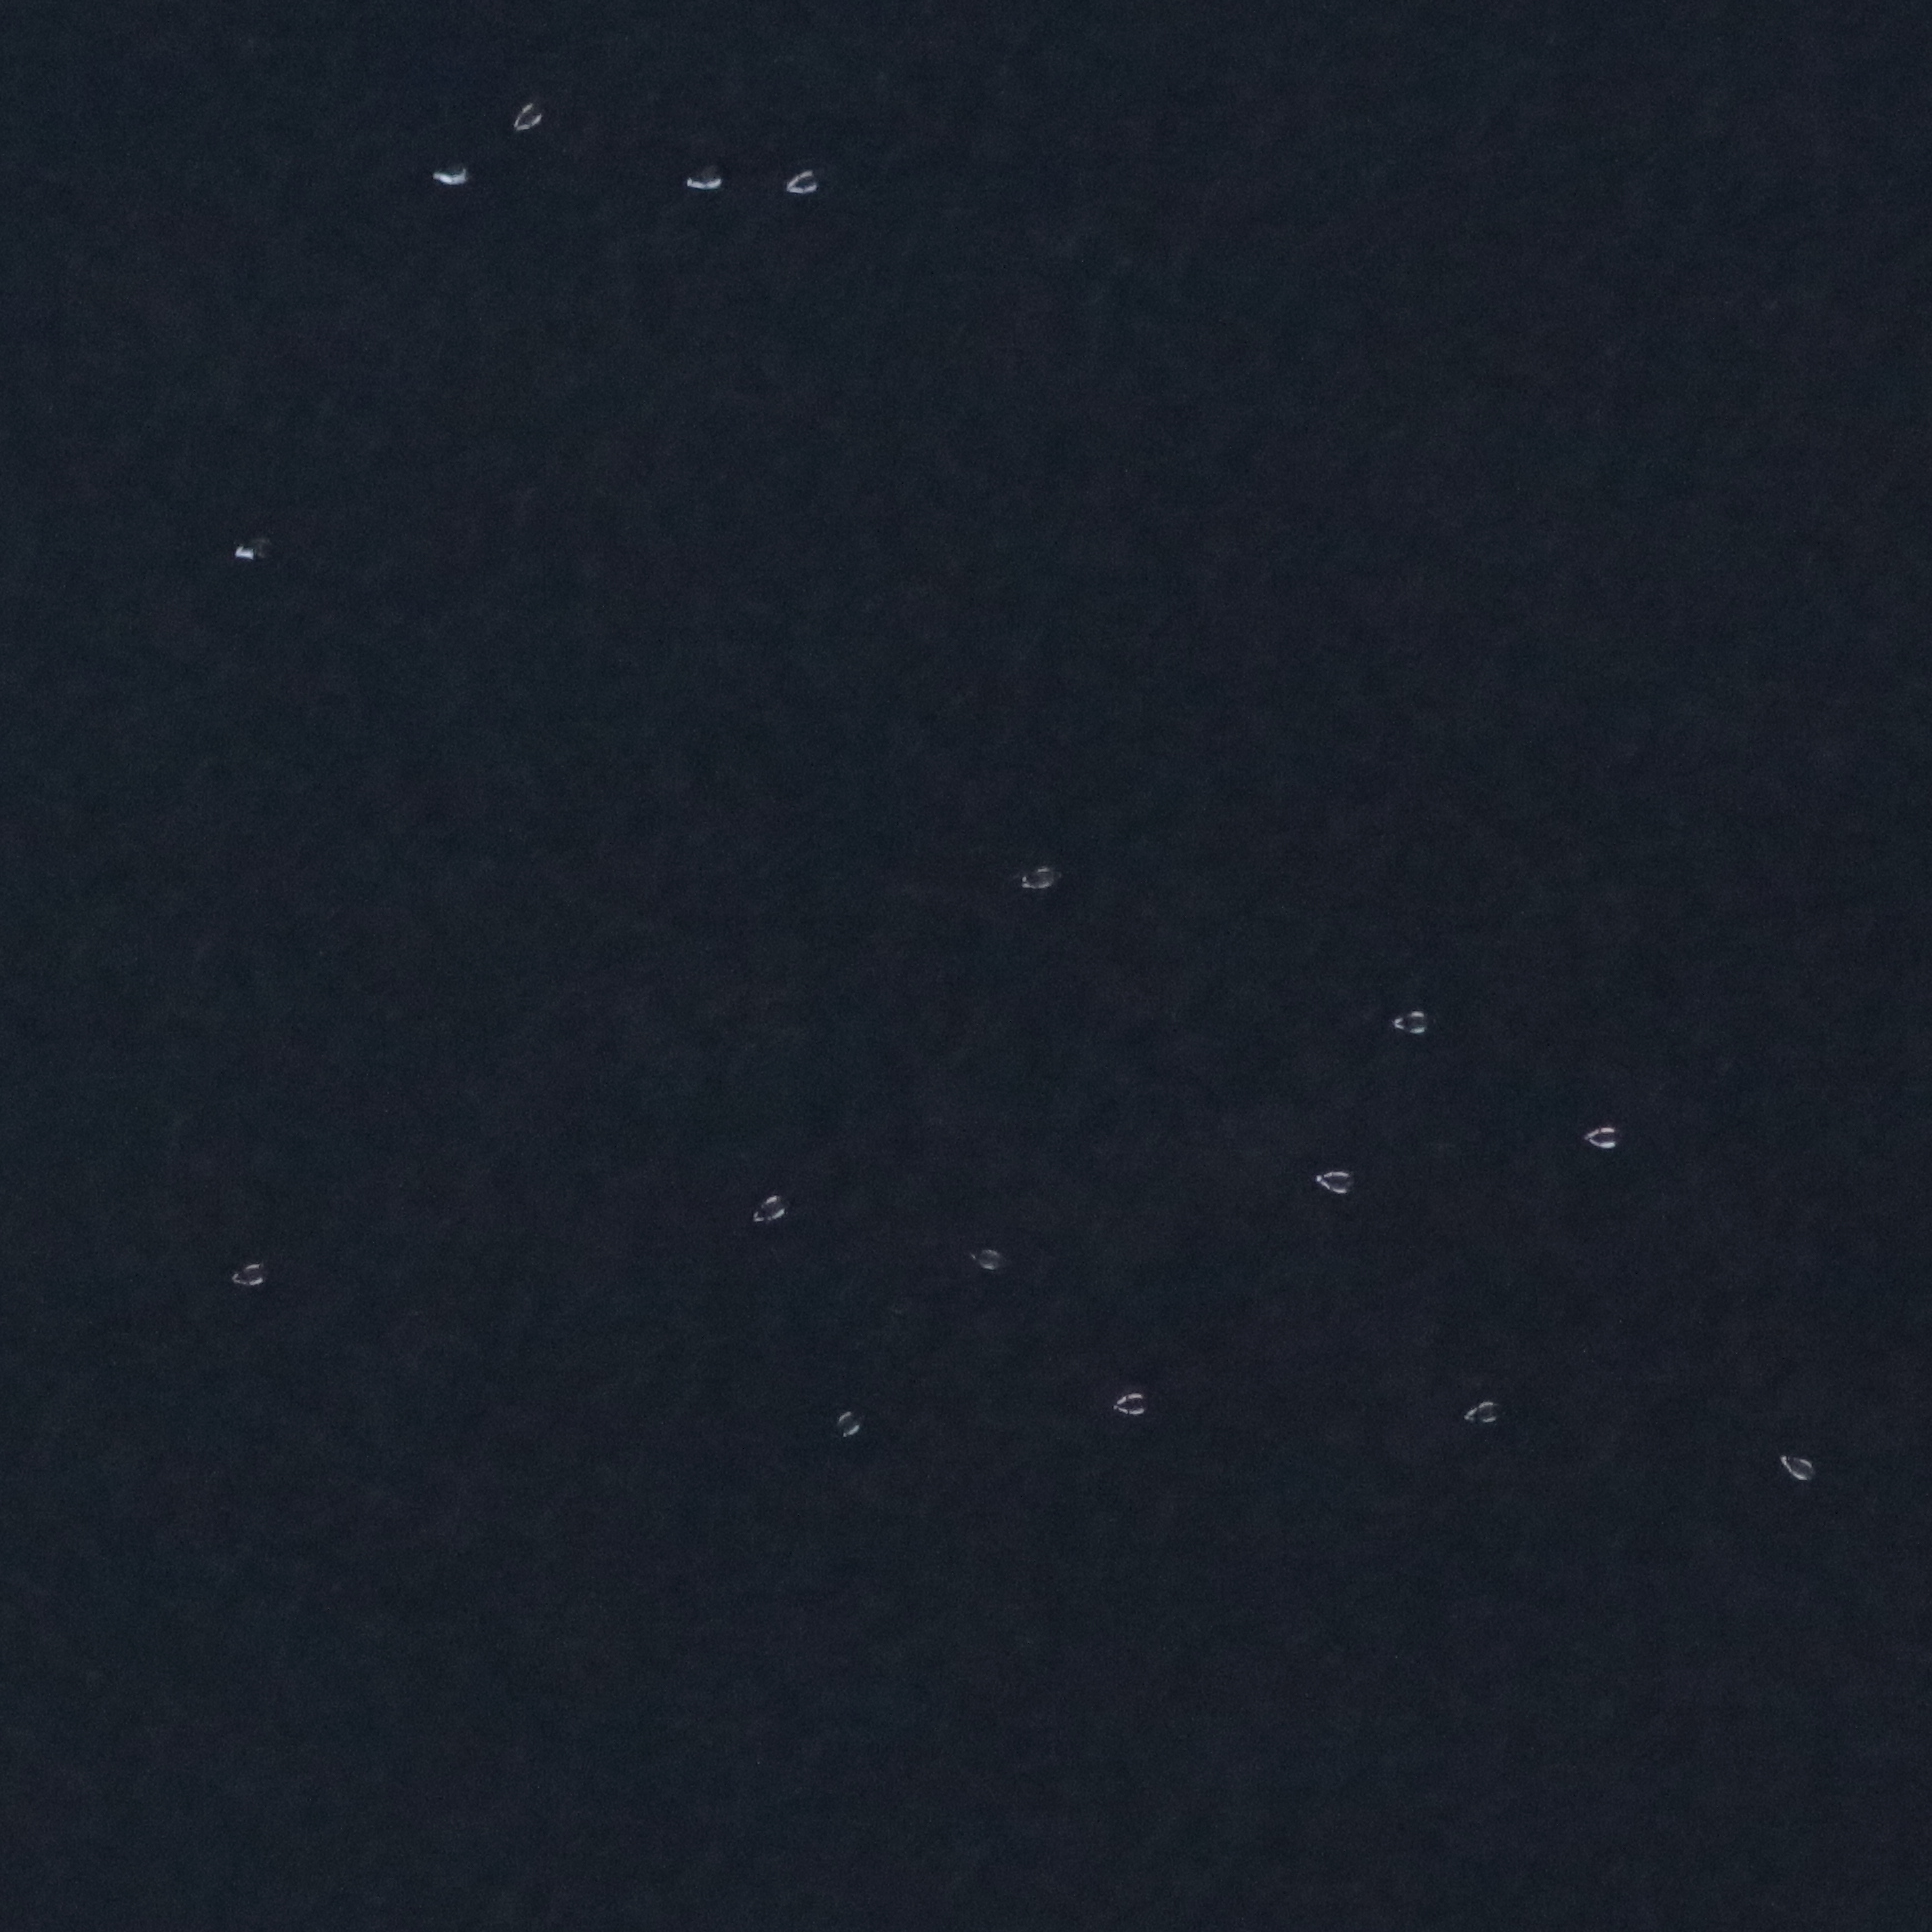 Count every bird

16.